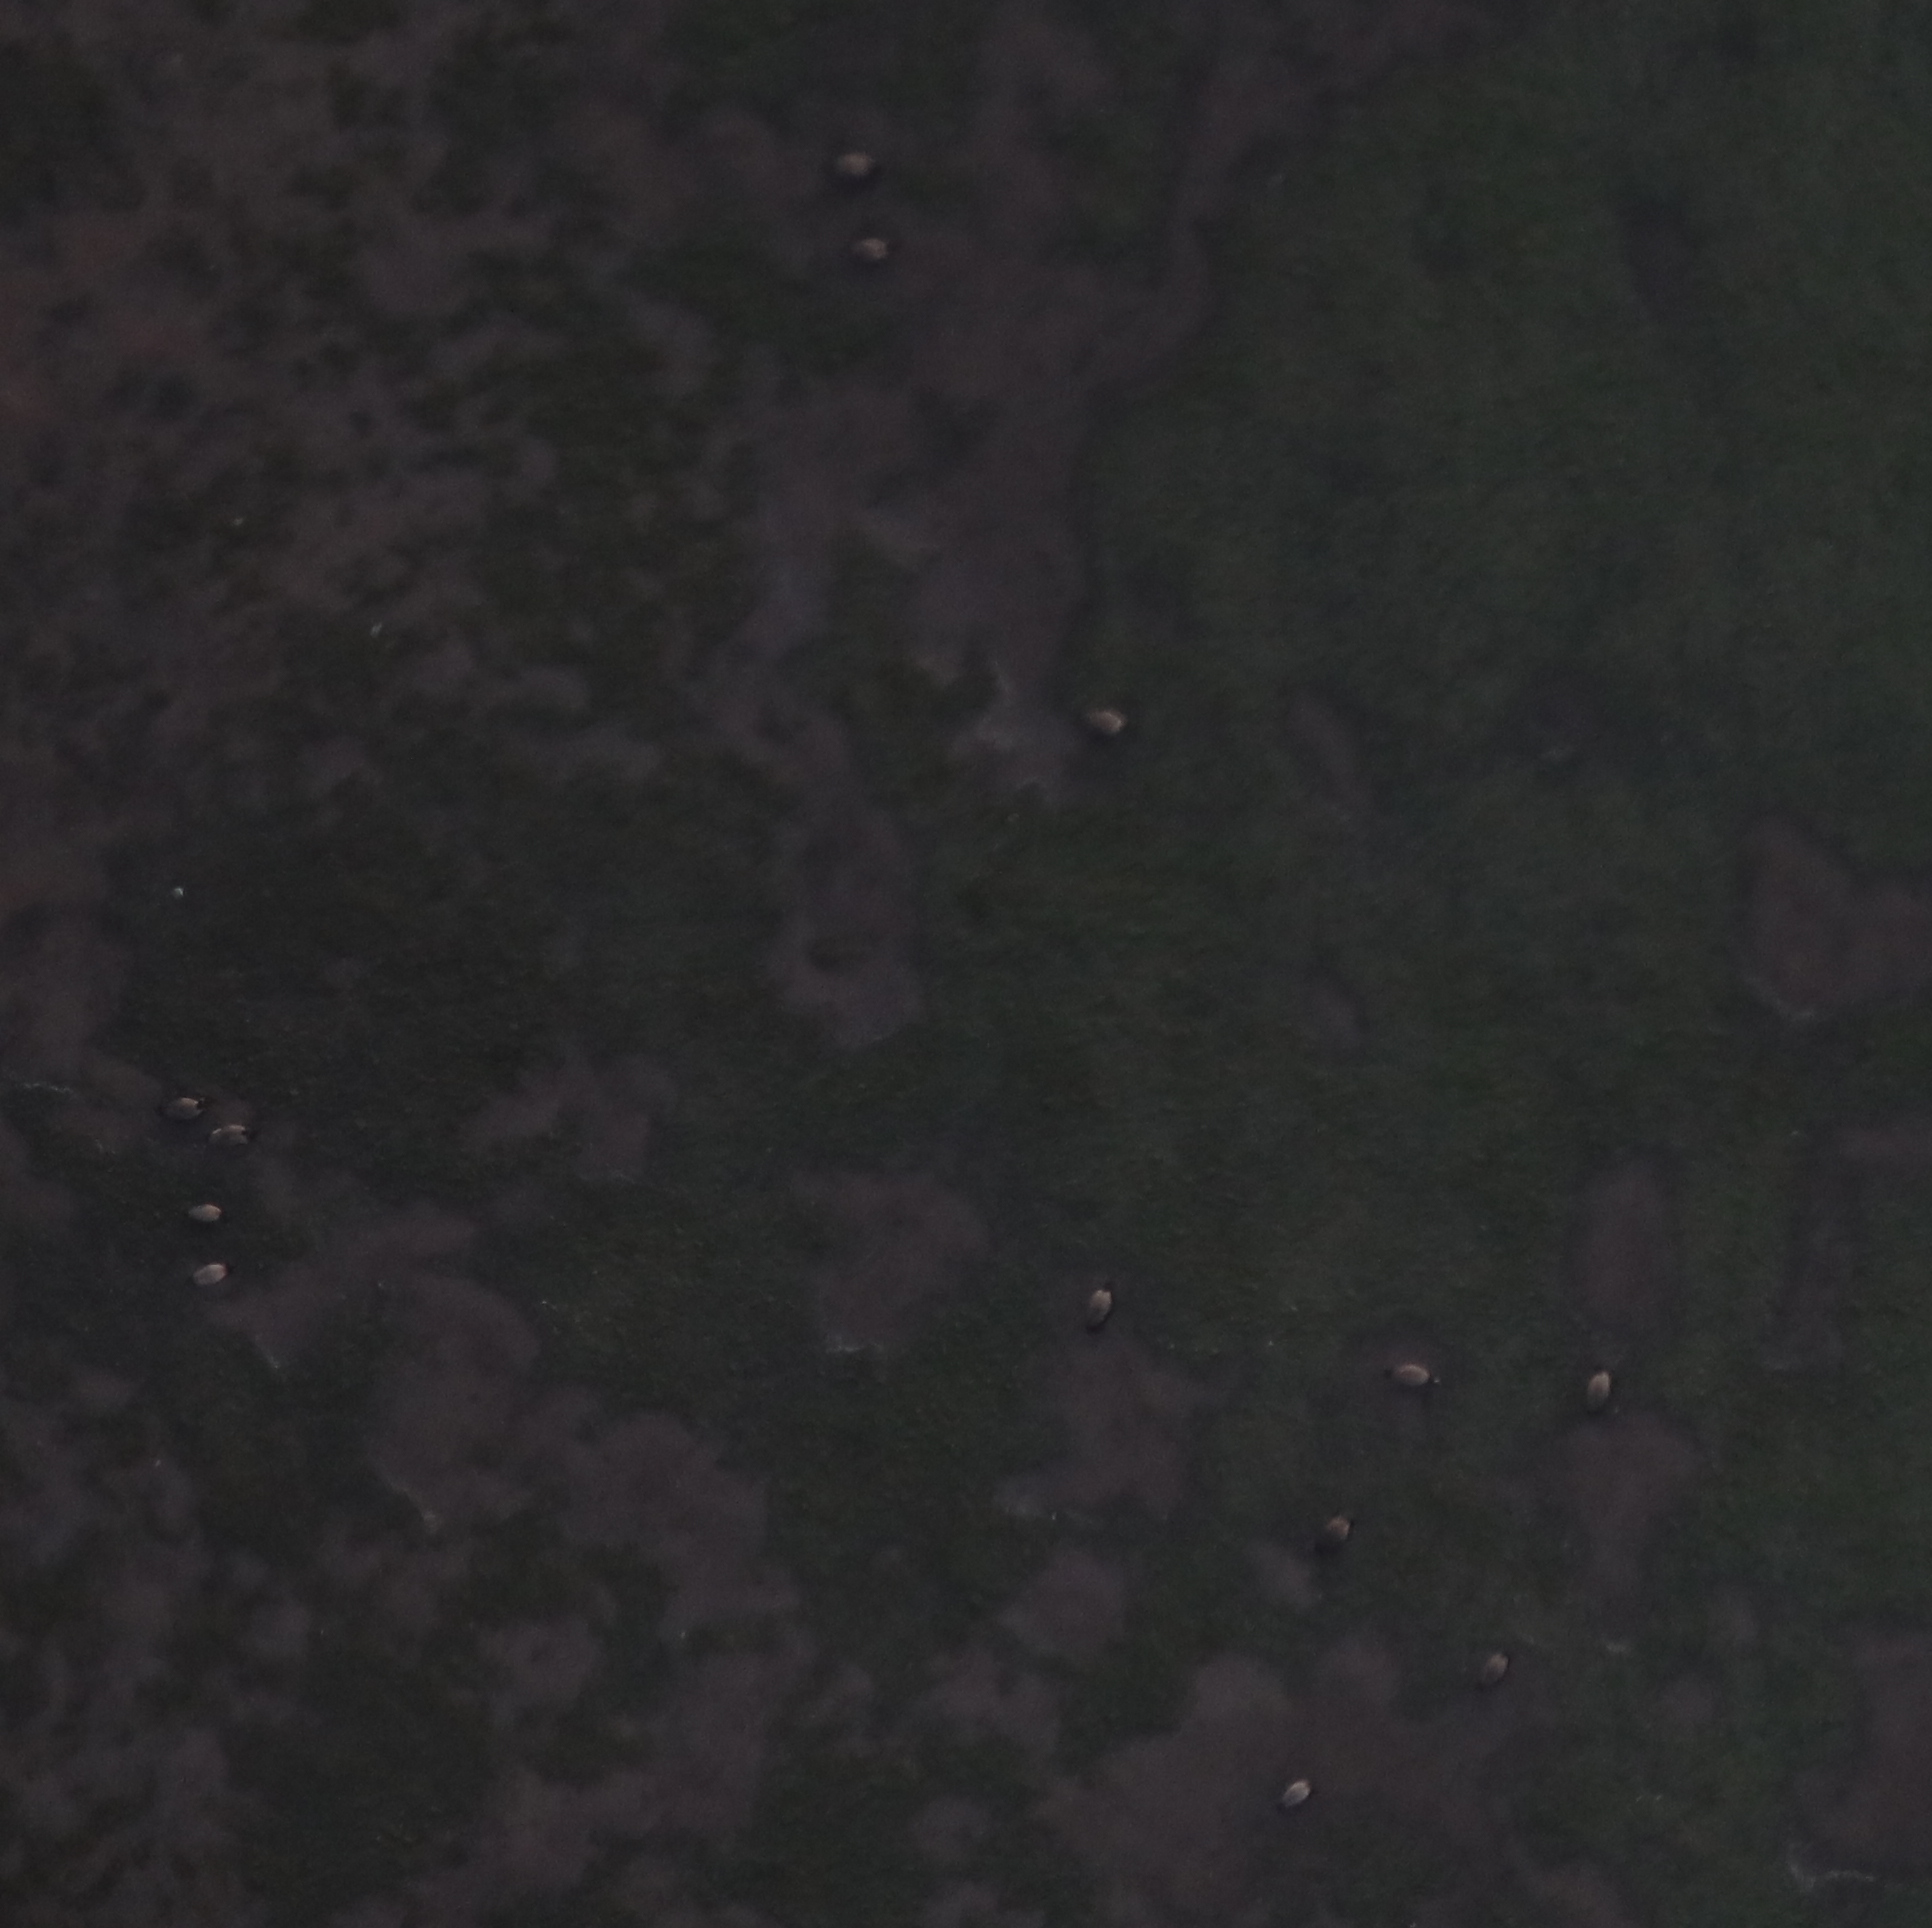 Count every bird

13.